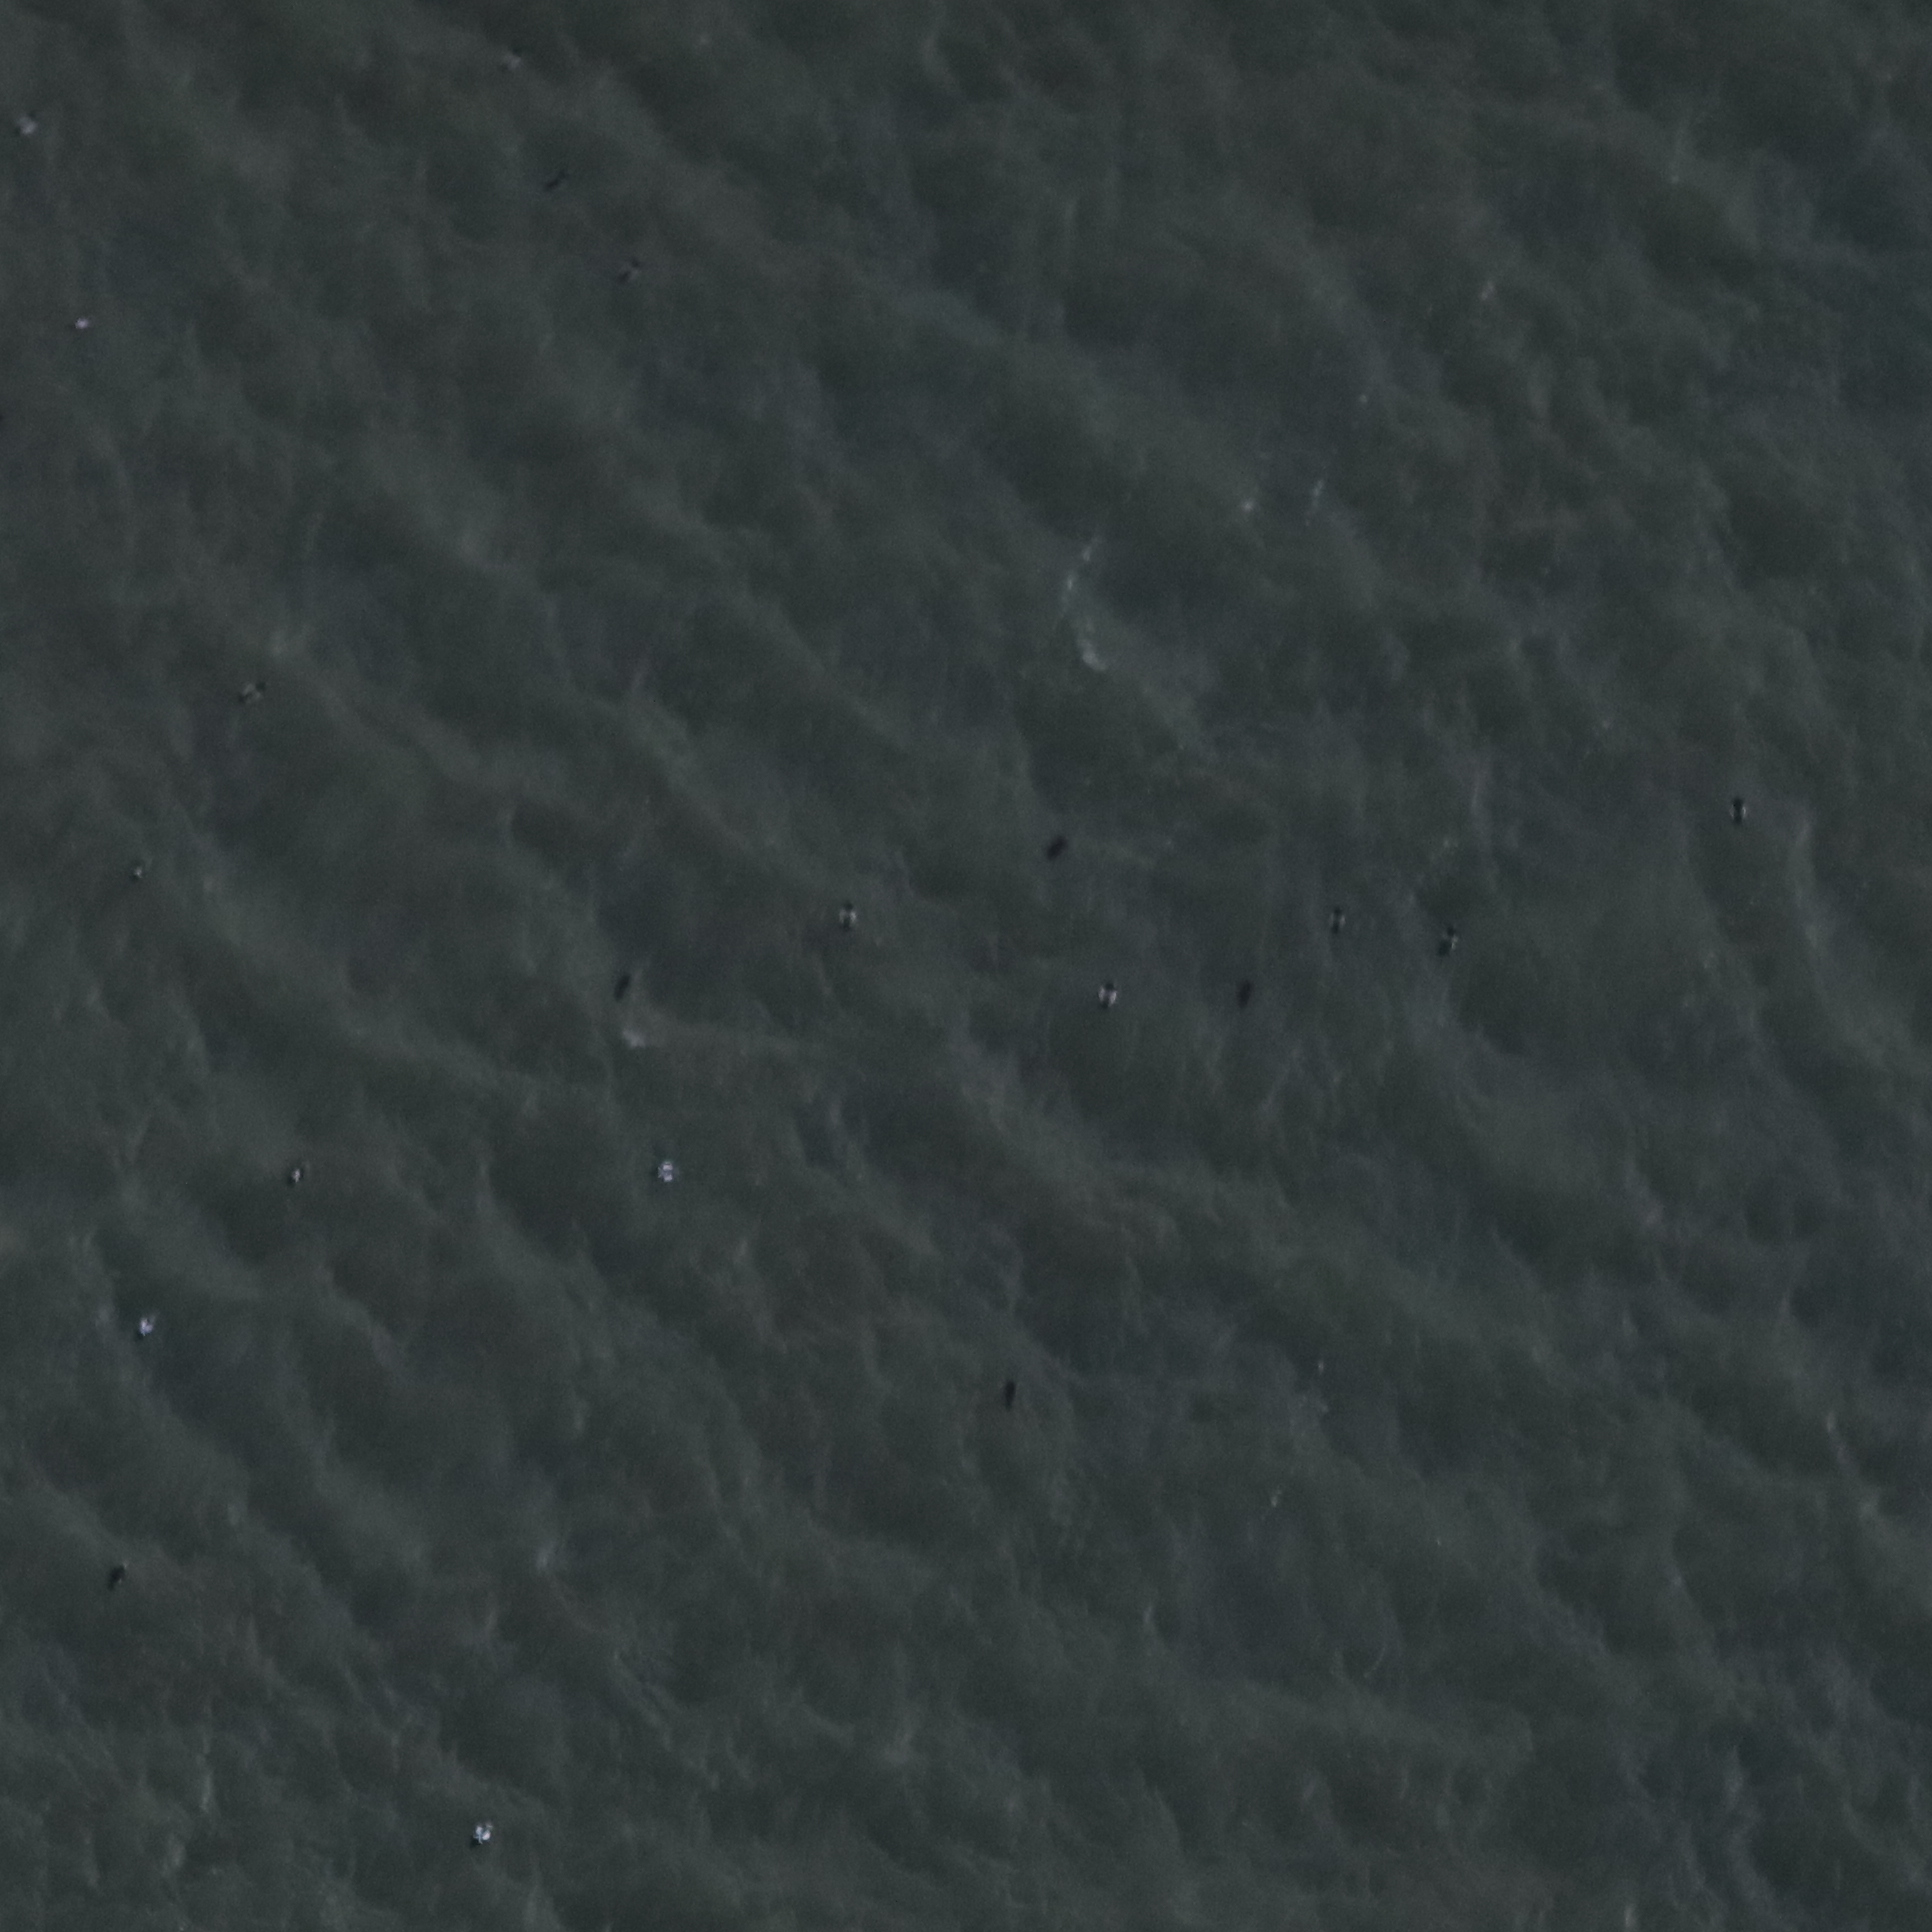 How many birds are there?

21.